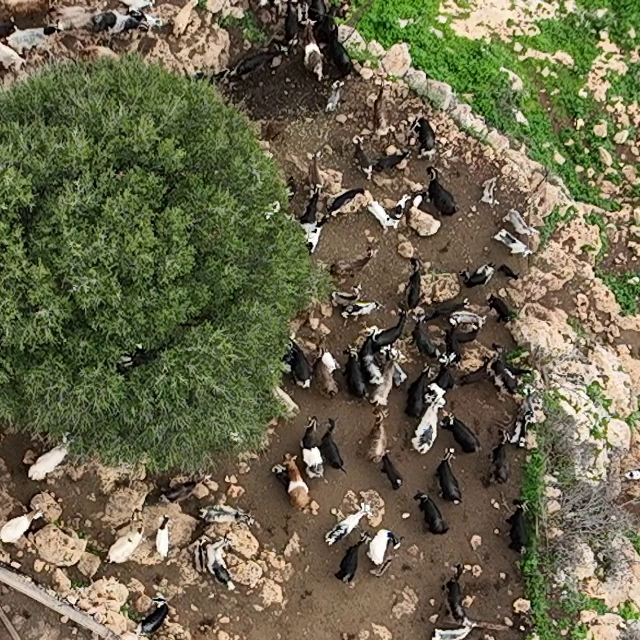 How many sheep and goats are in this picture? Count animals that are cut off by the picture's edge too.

84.